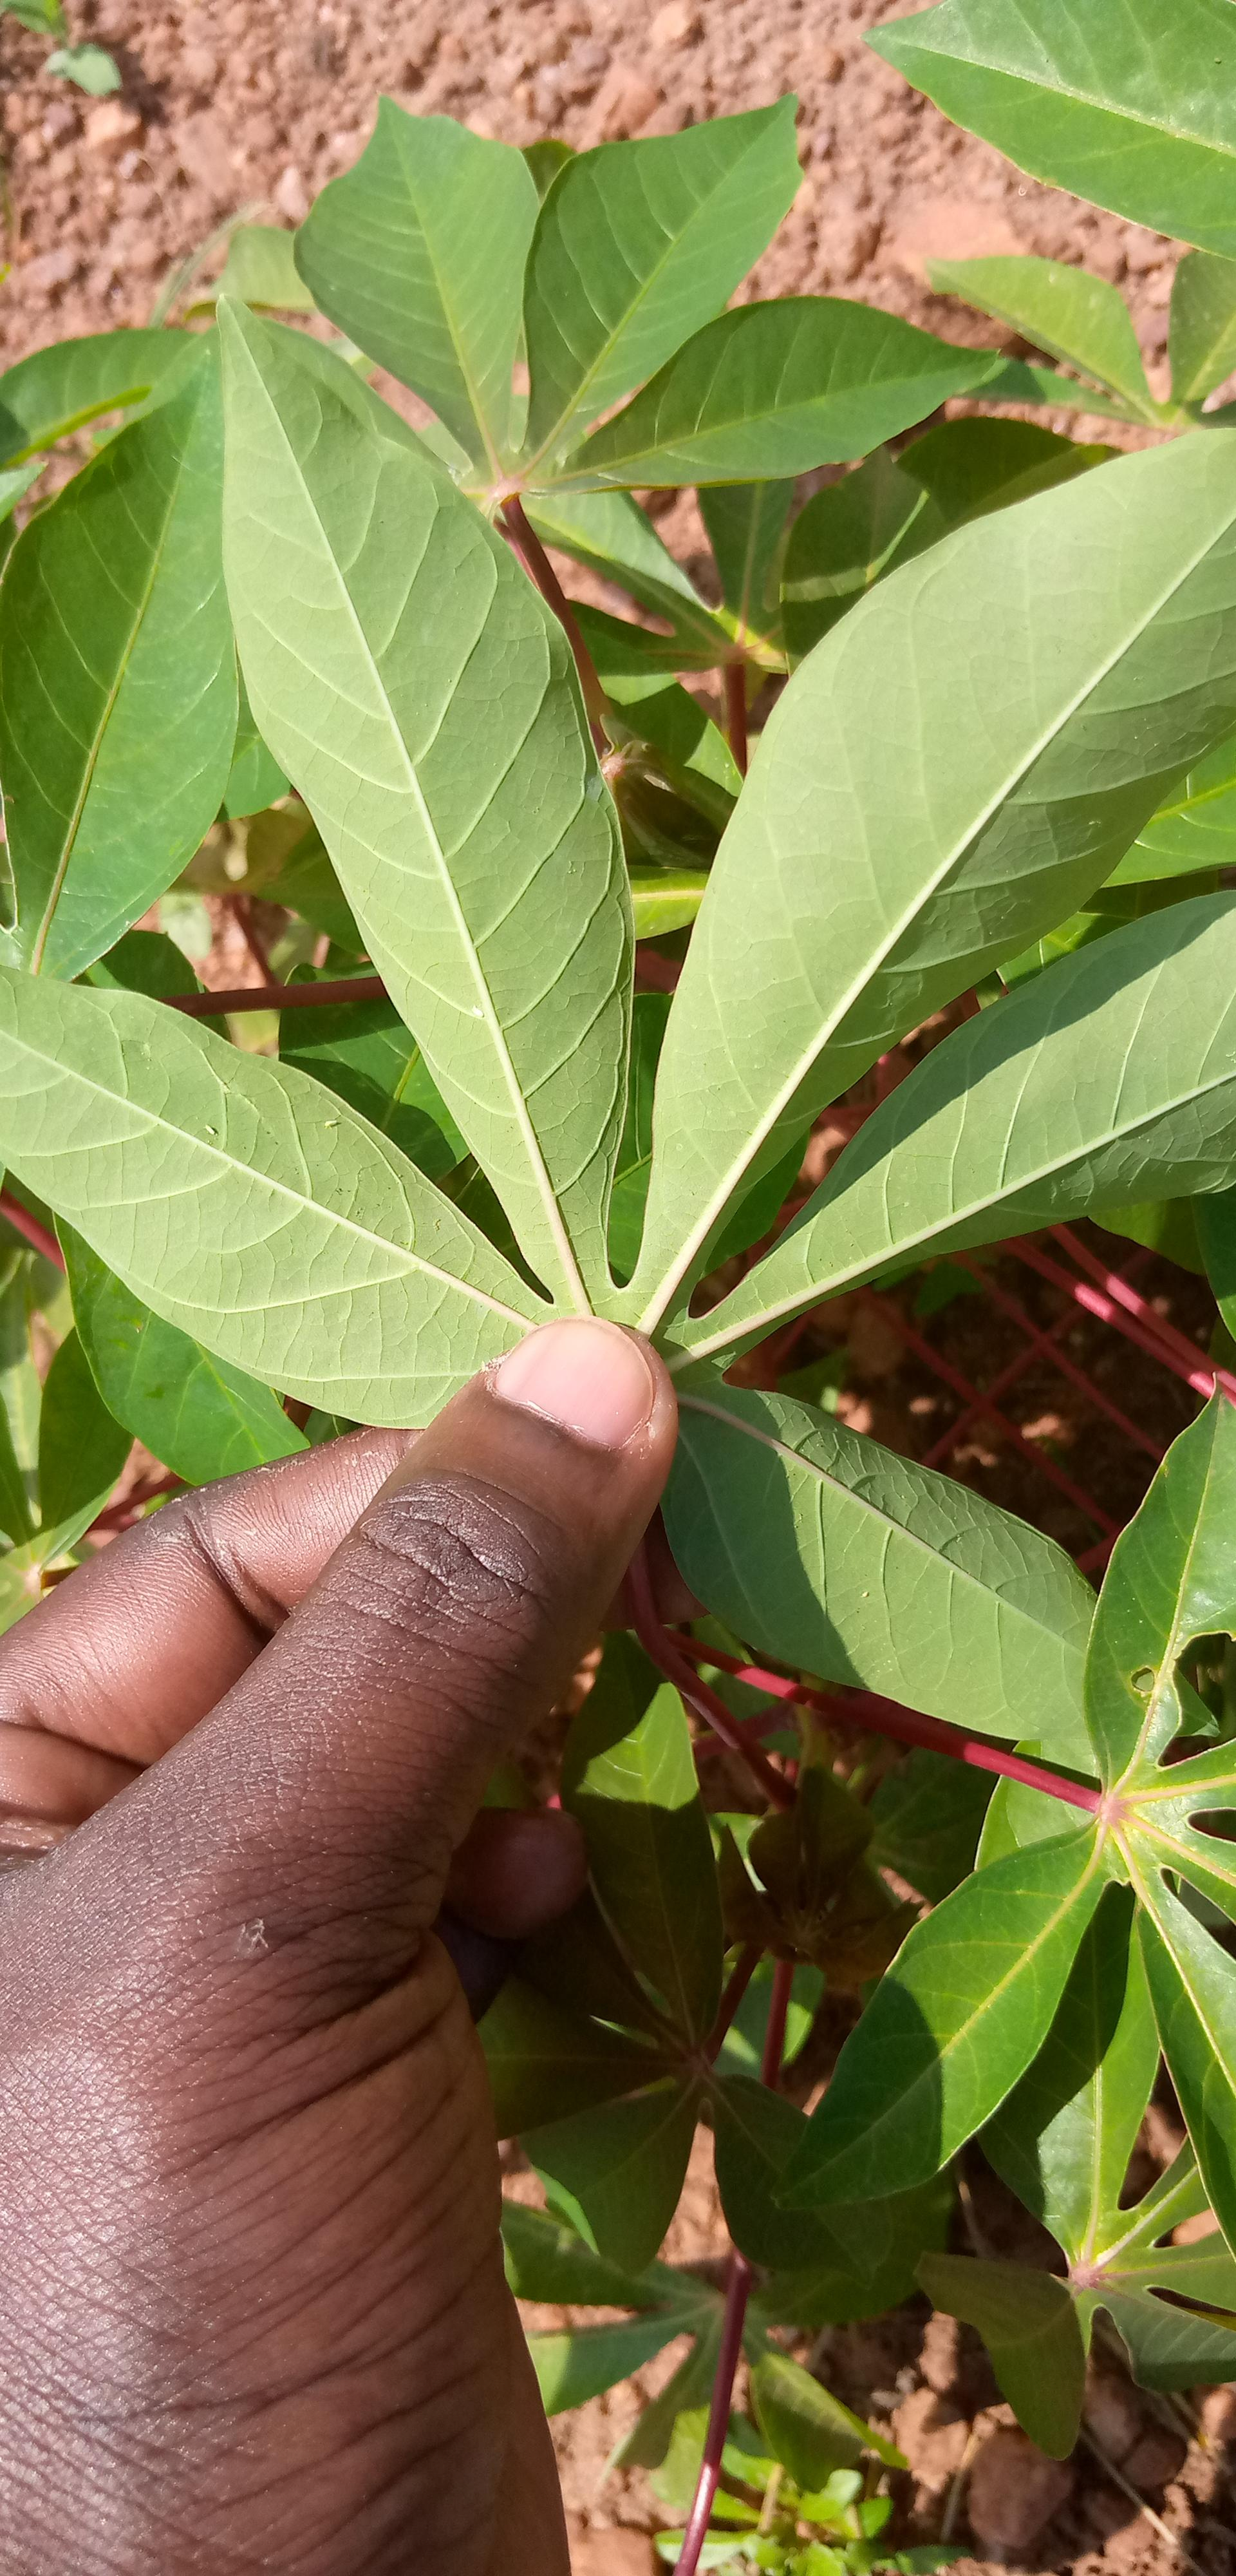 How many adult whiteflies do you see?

3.